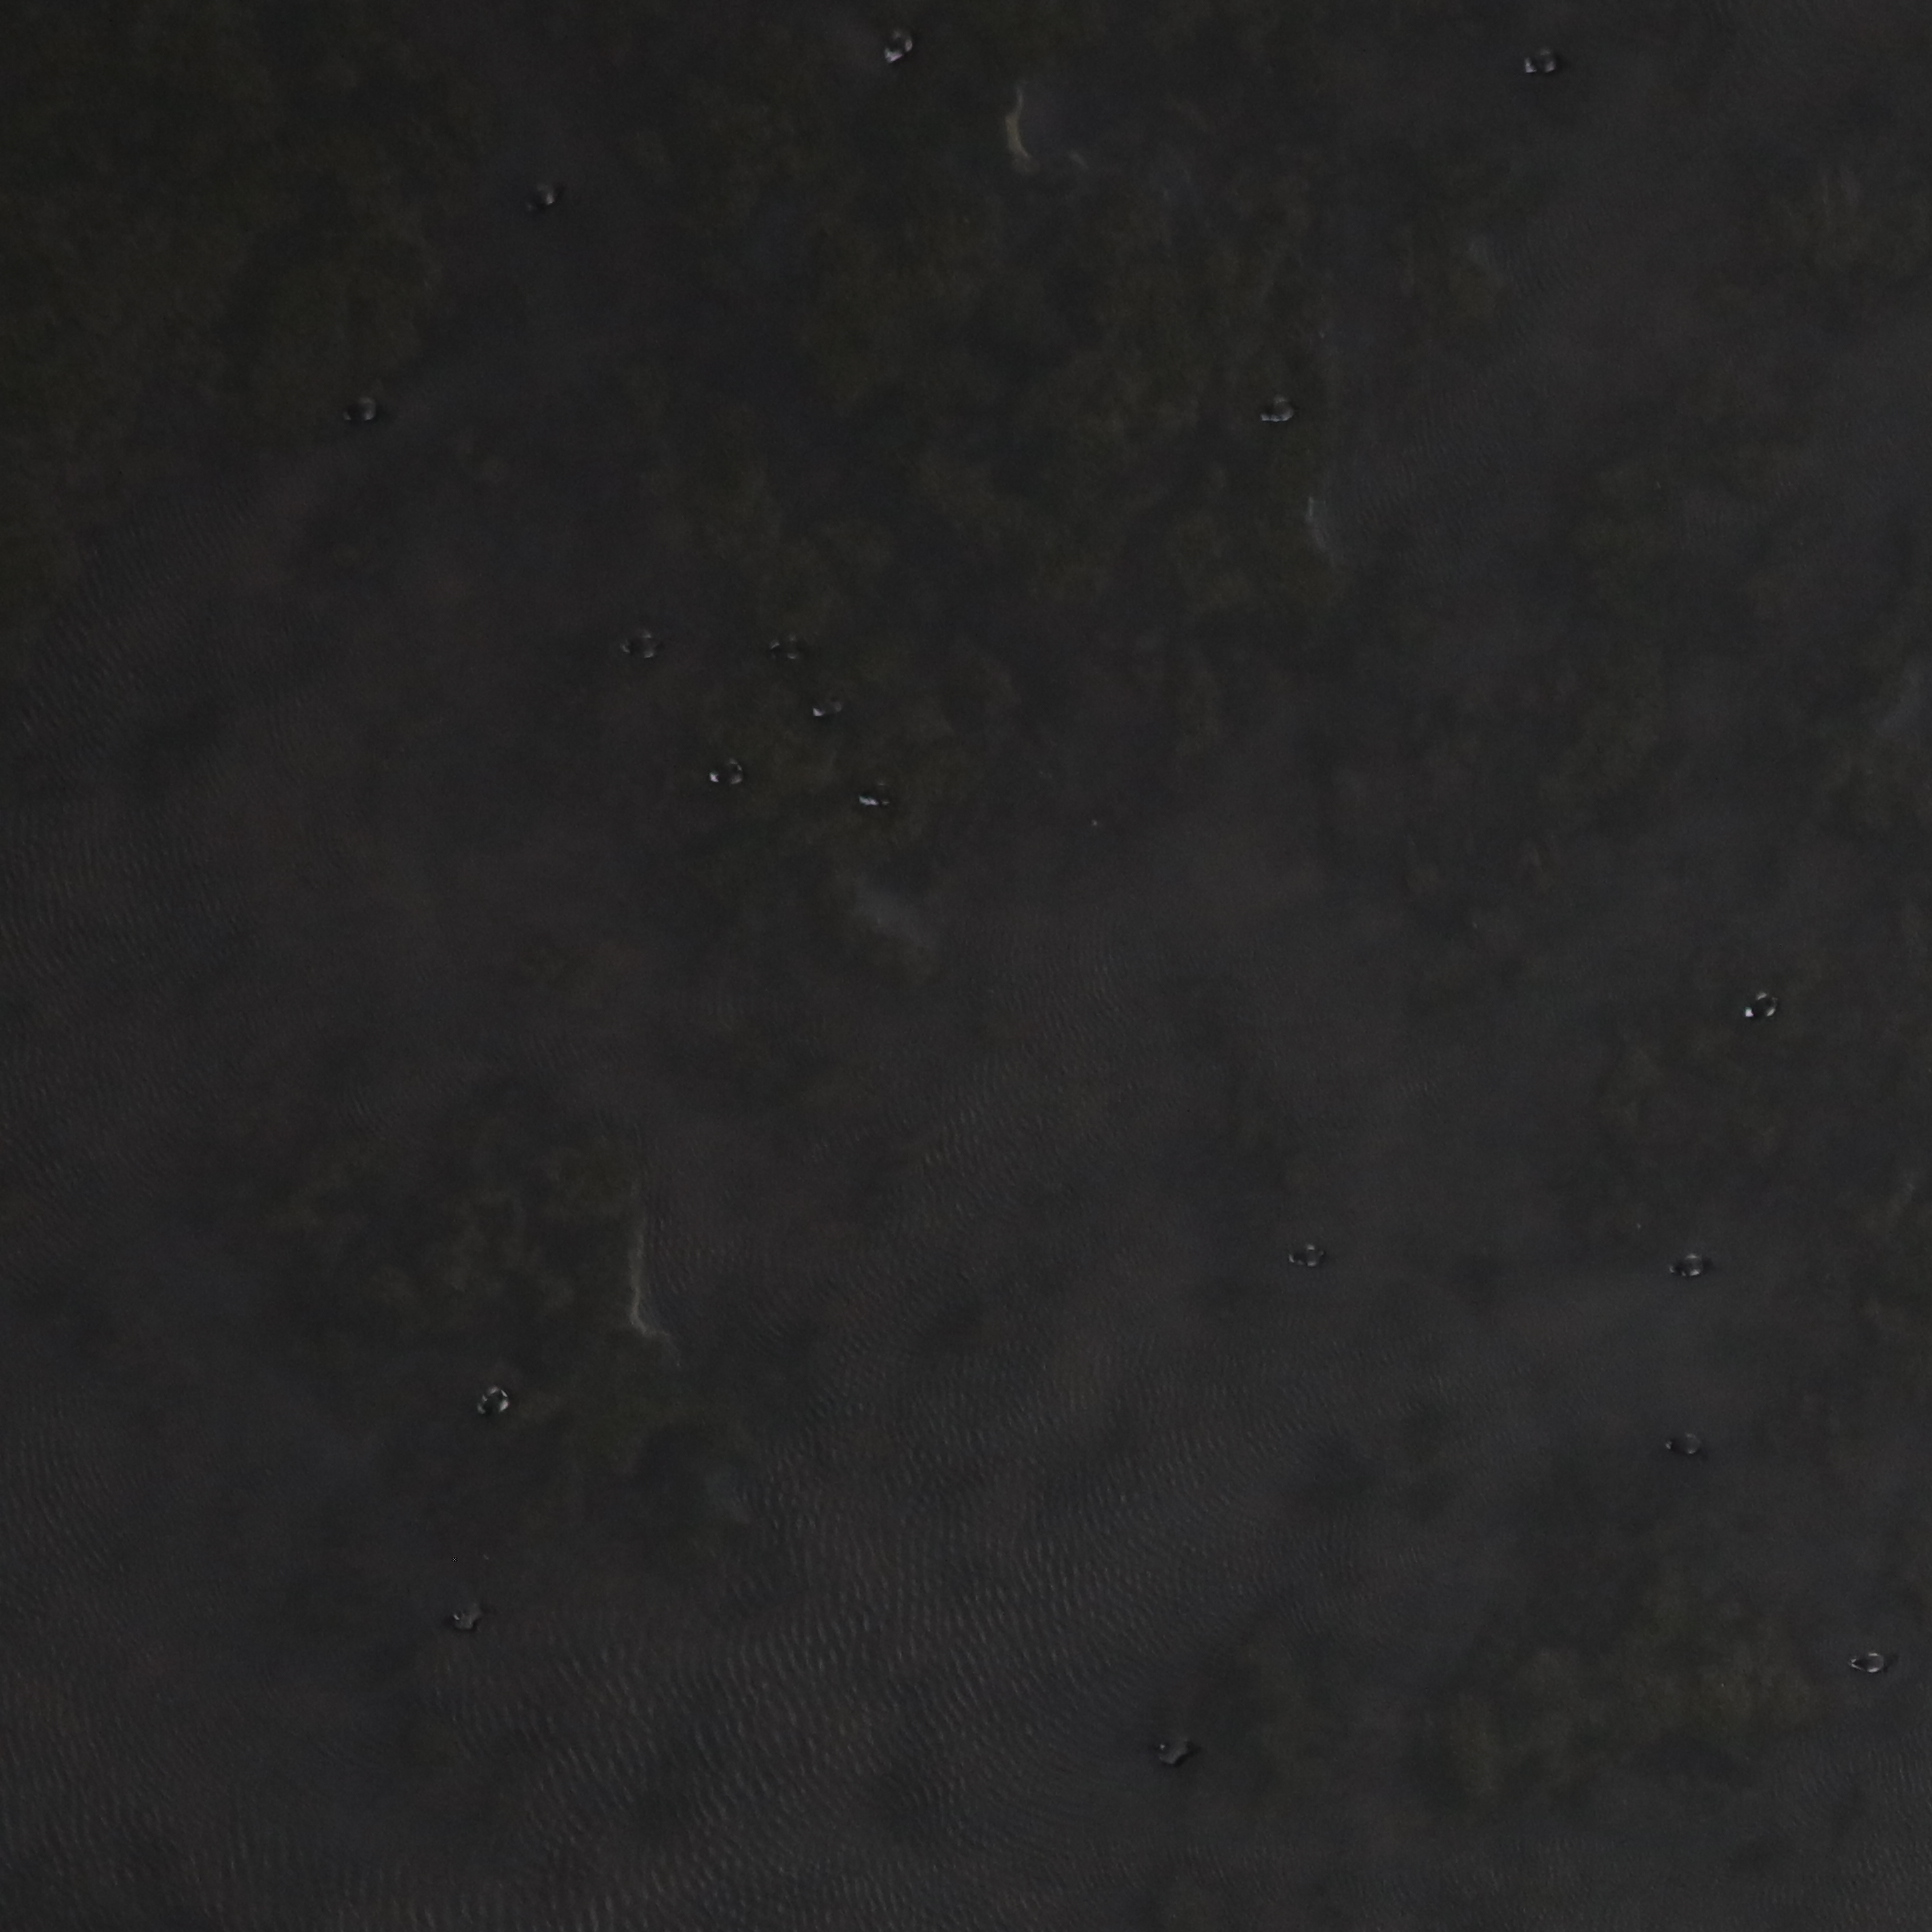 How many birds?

18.